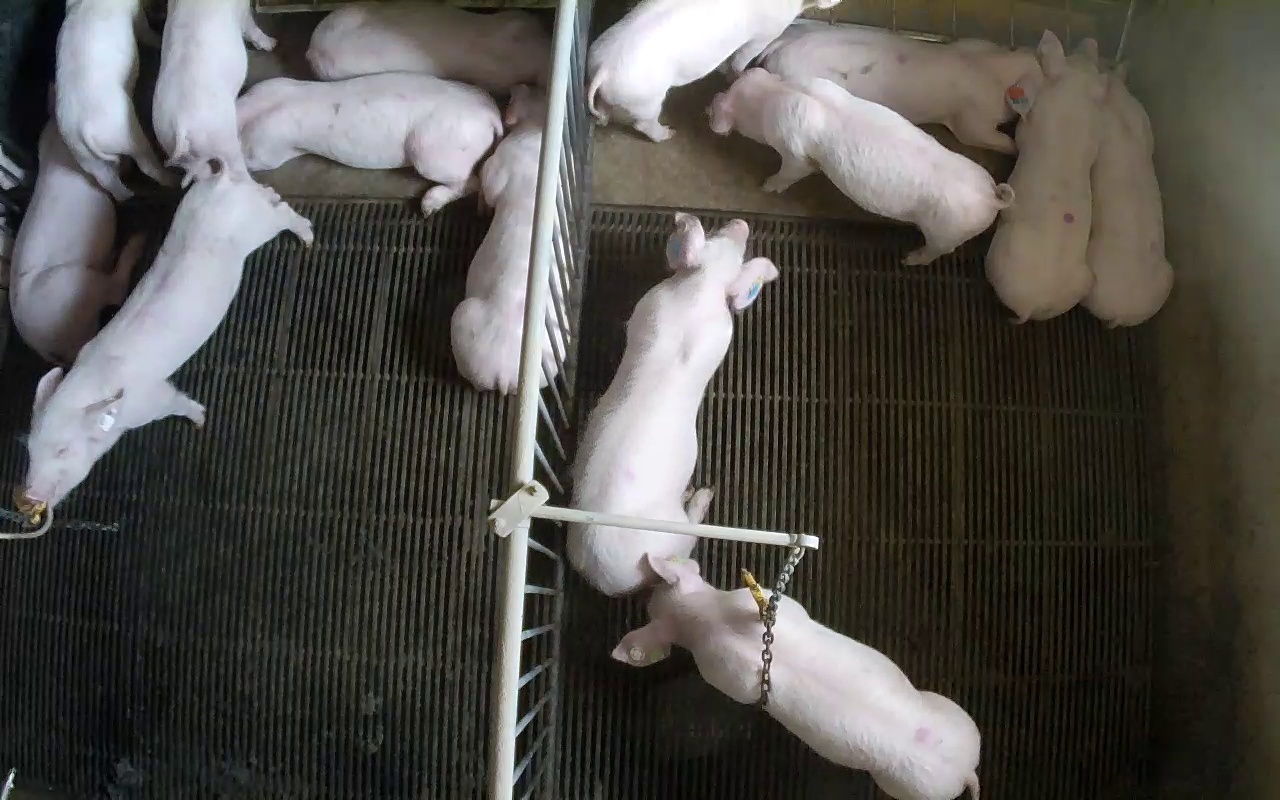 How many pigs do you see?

14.